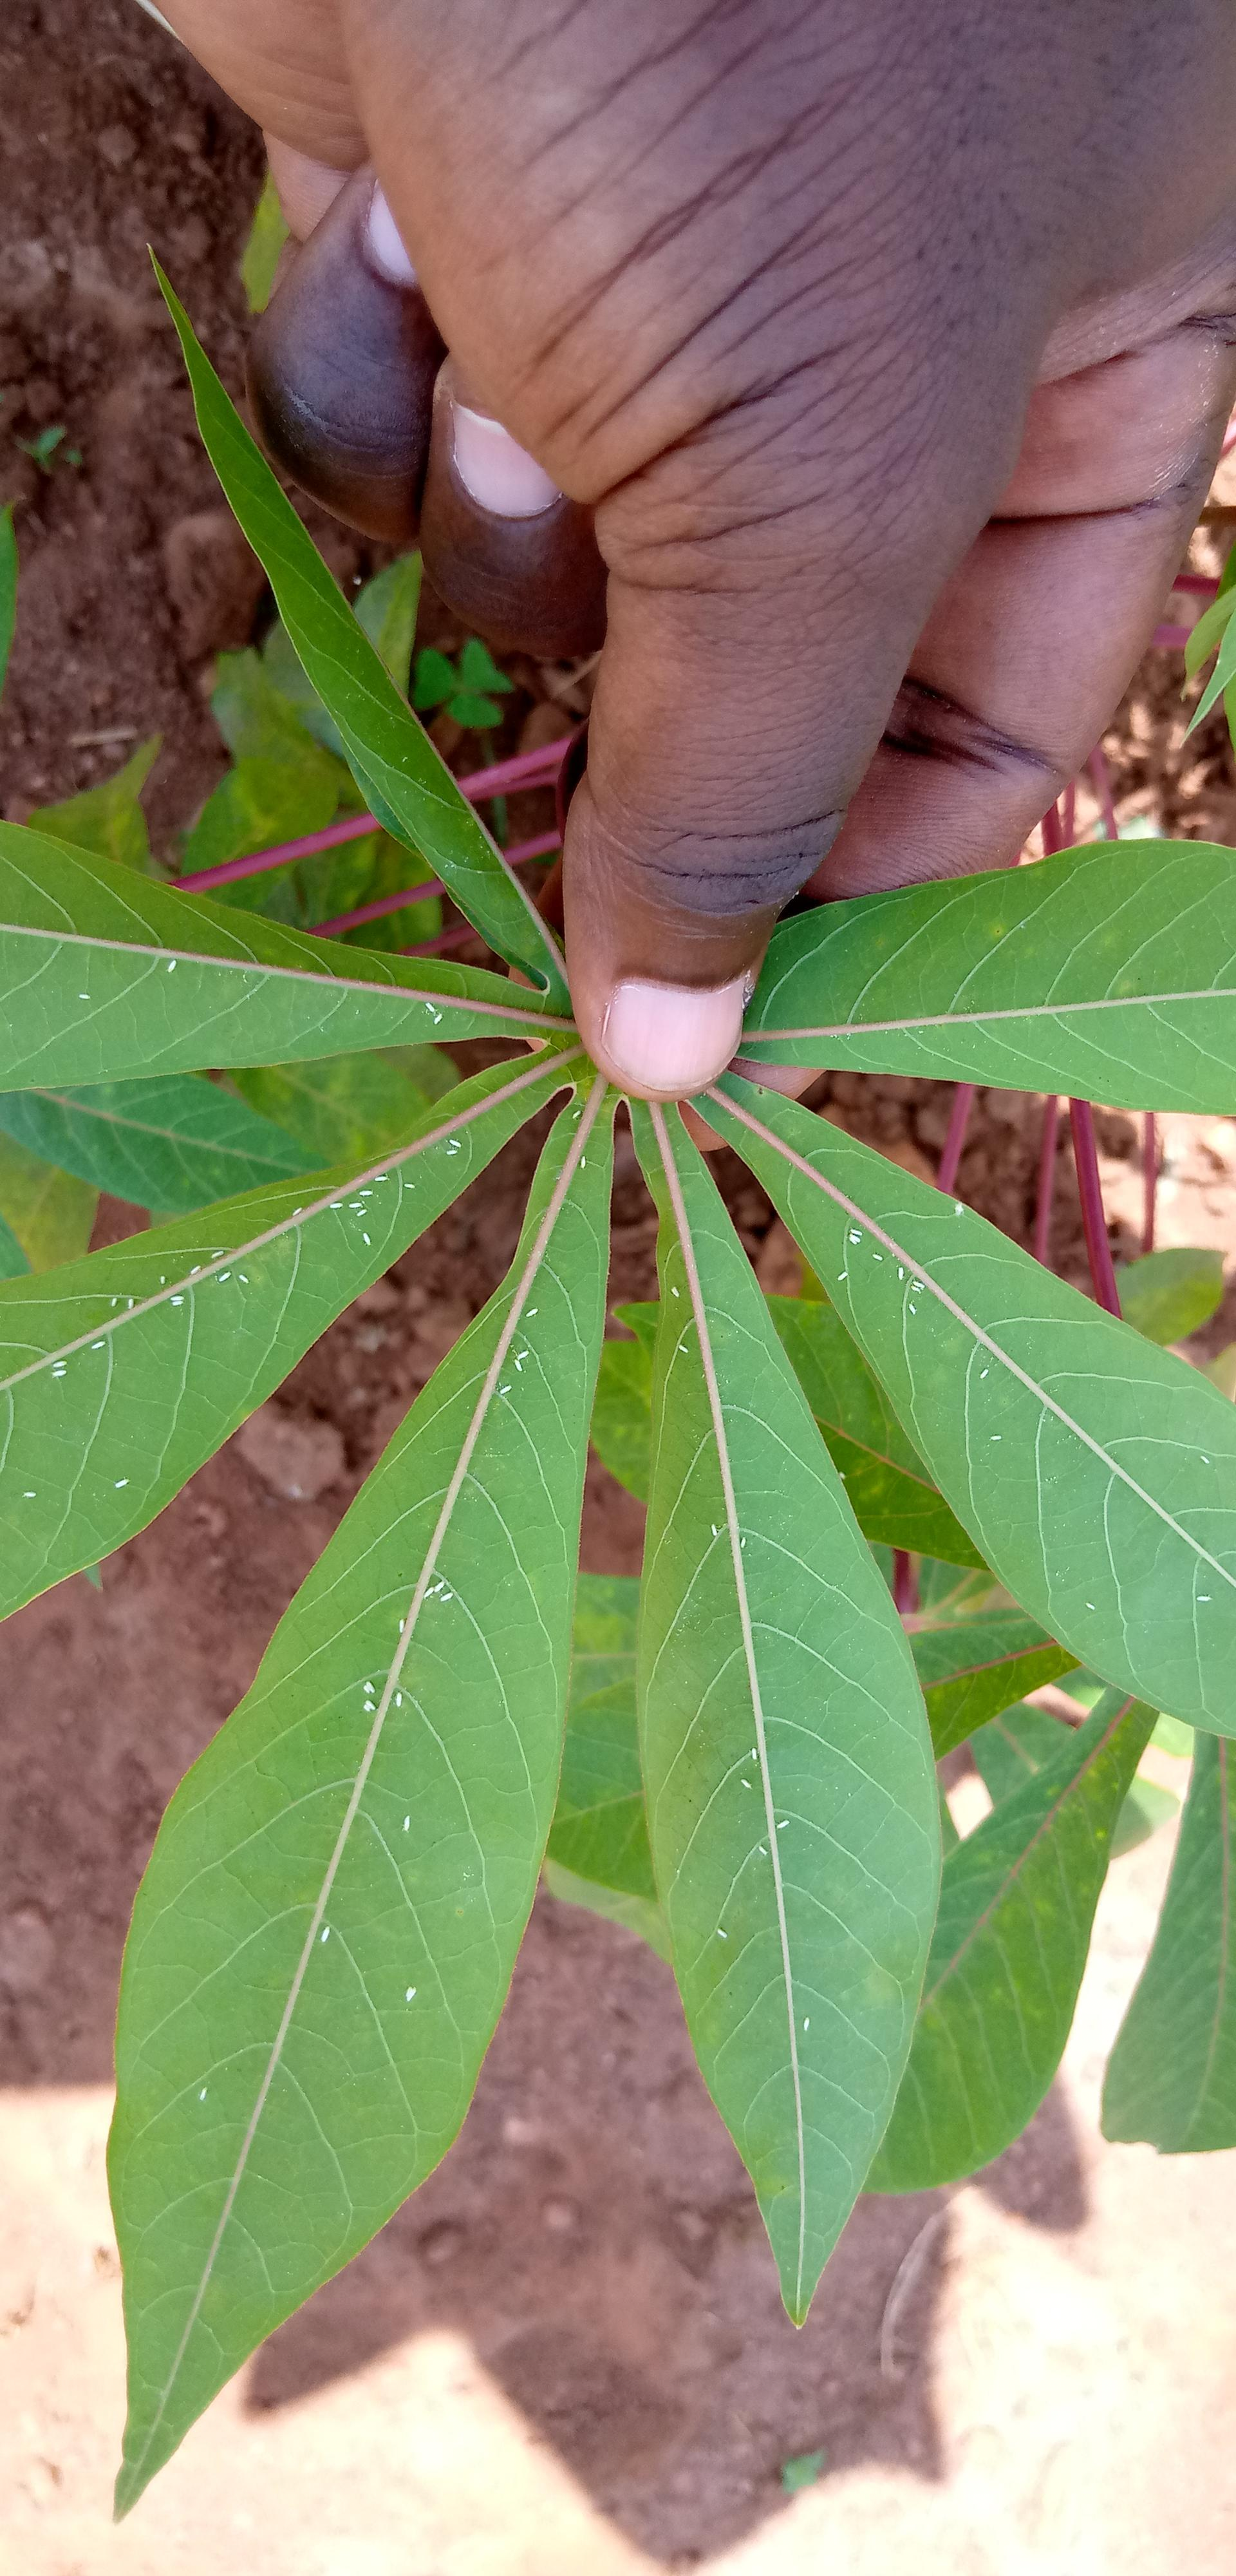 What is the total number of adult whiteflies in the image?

72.